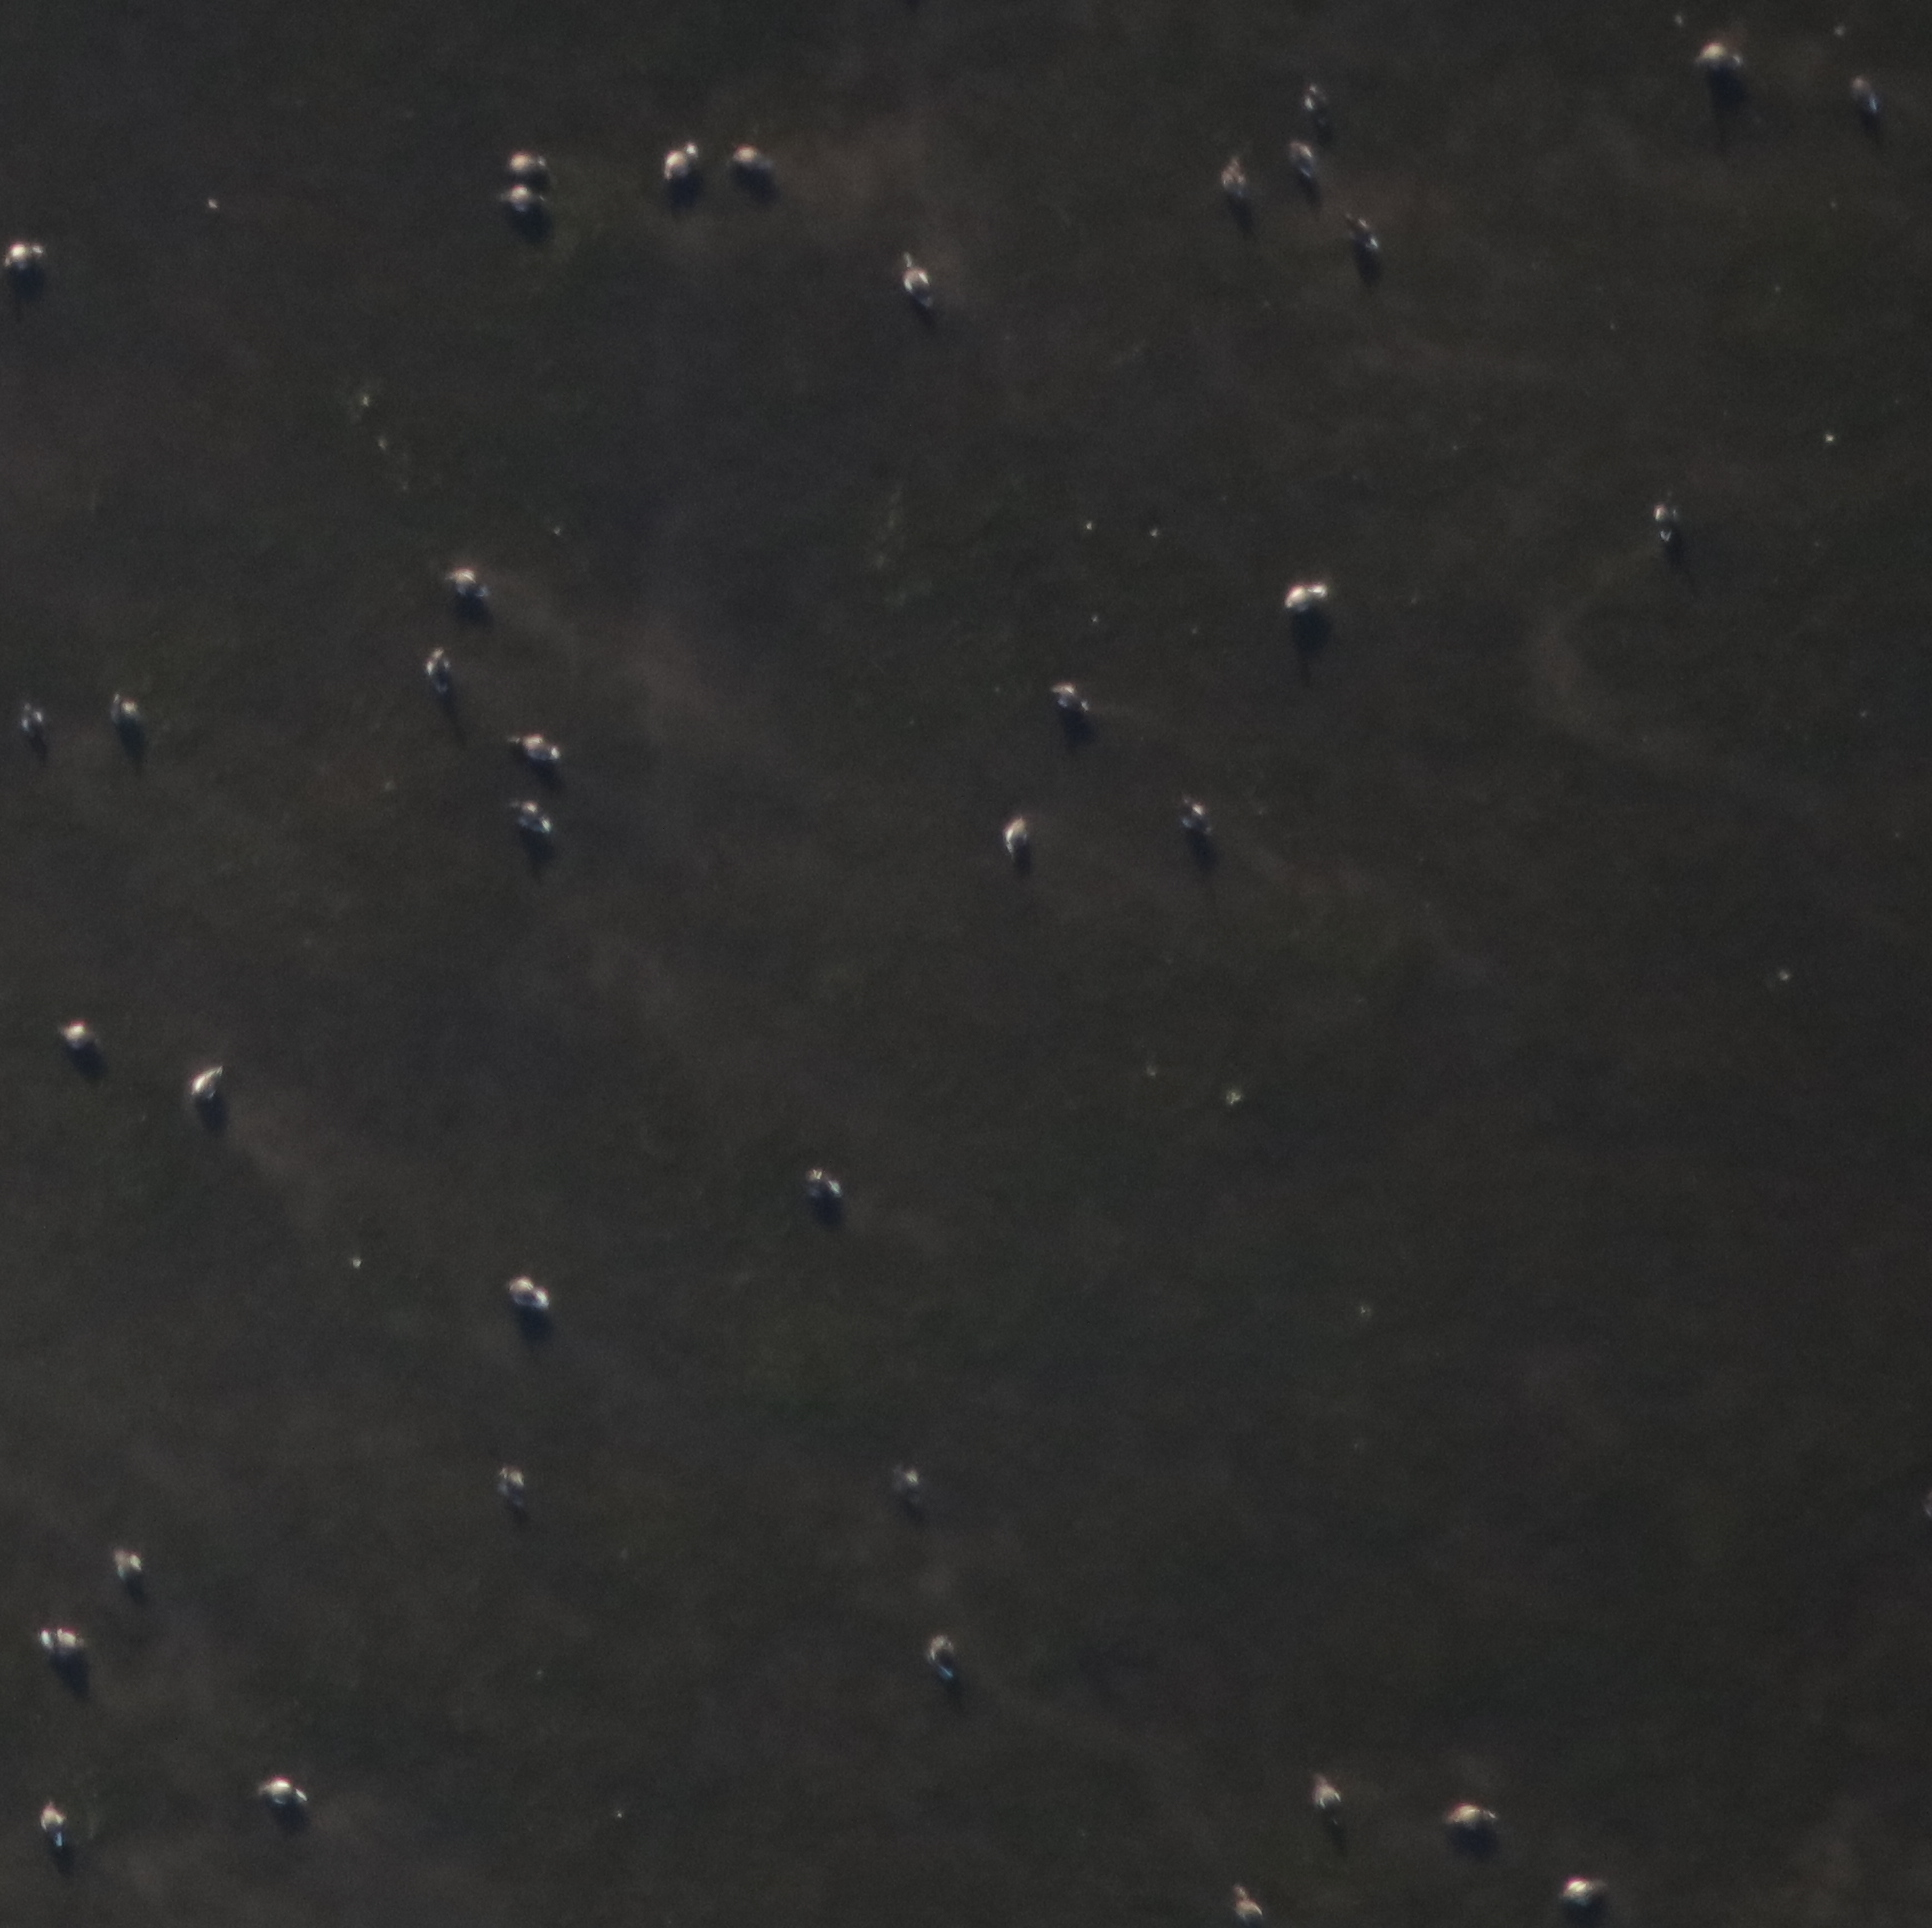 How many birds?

38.